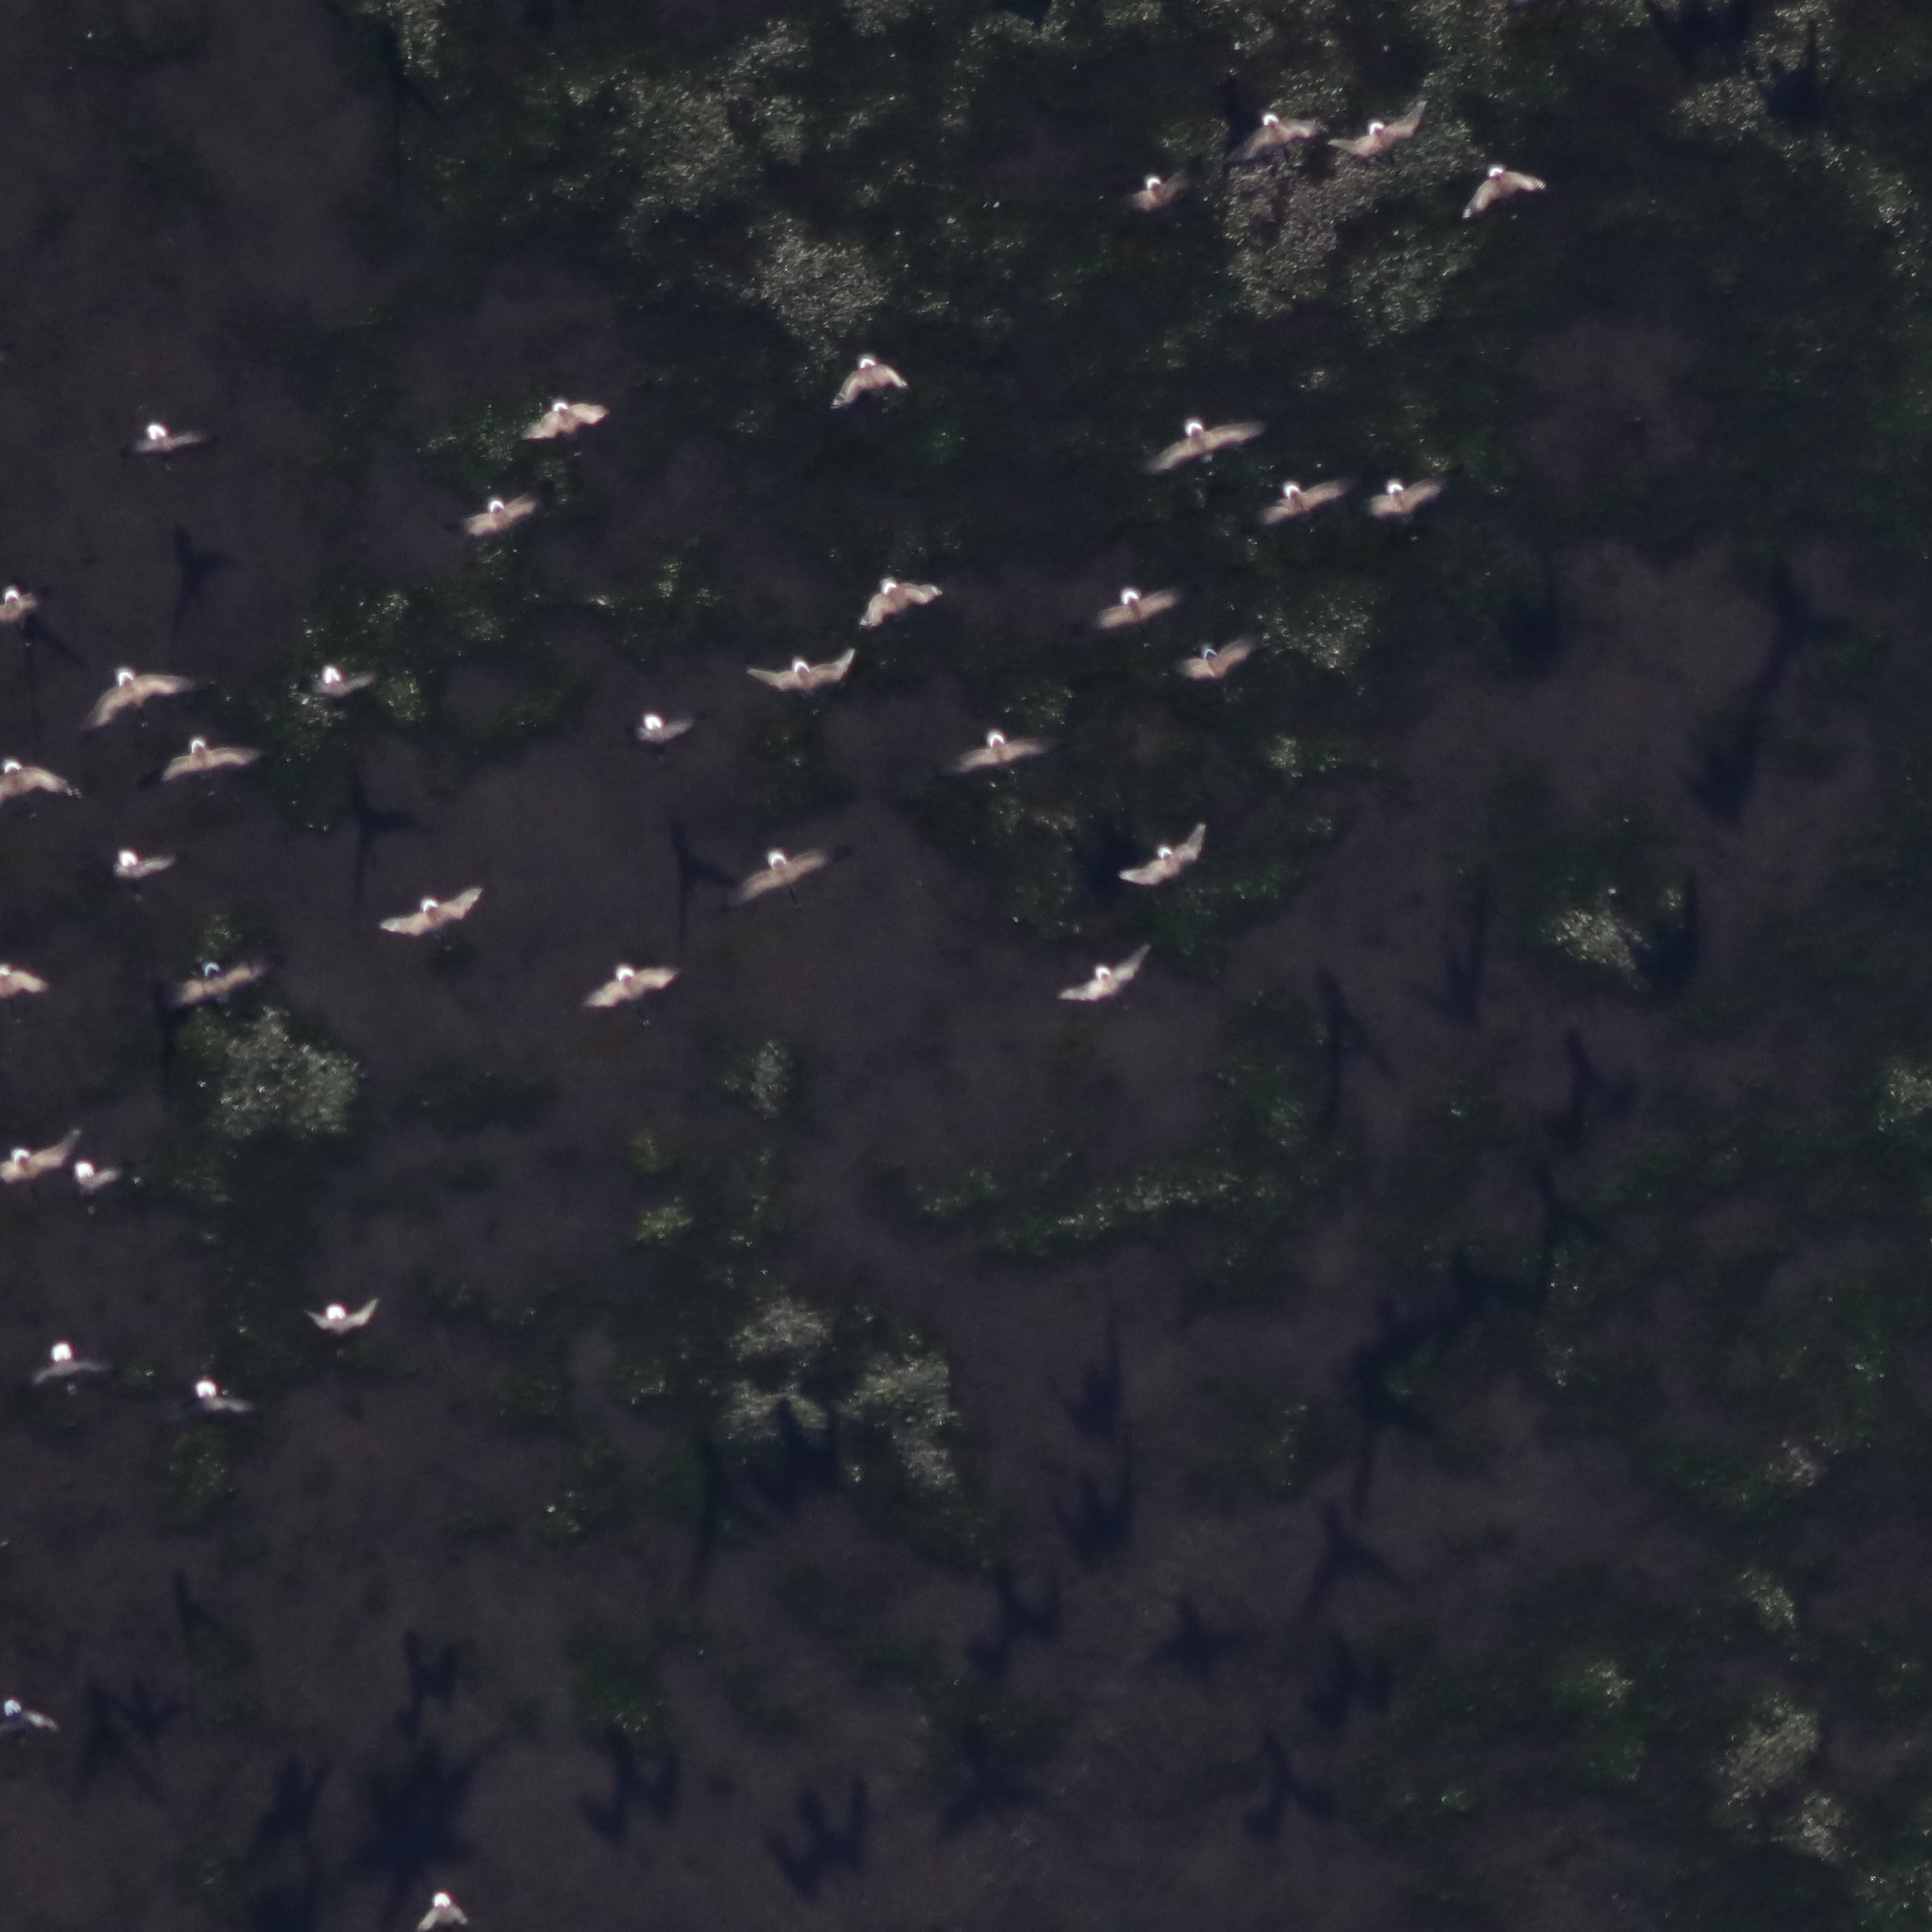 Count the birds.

36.